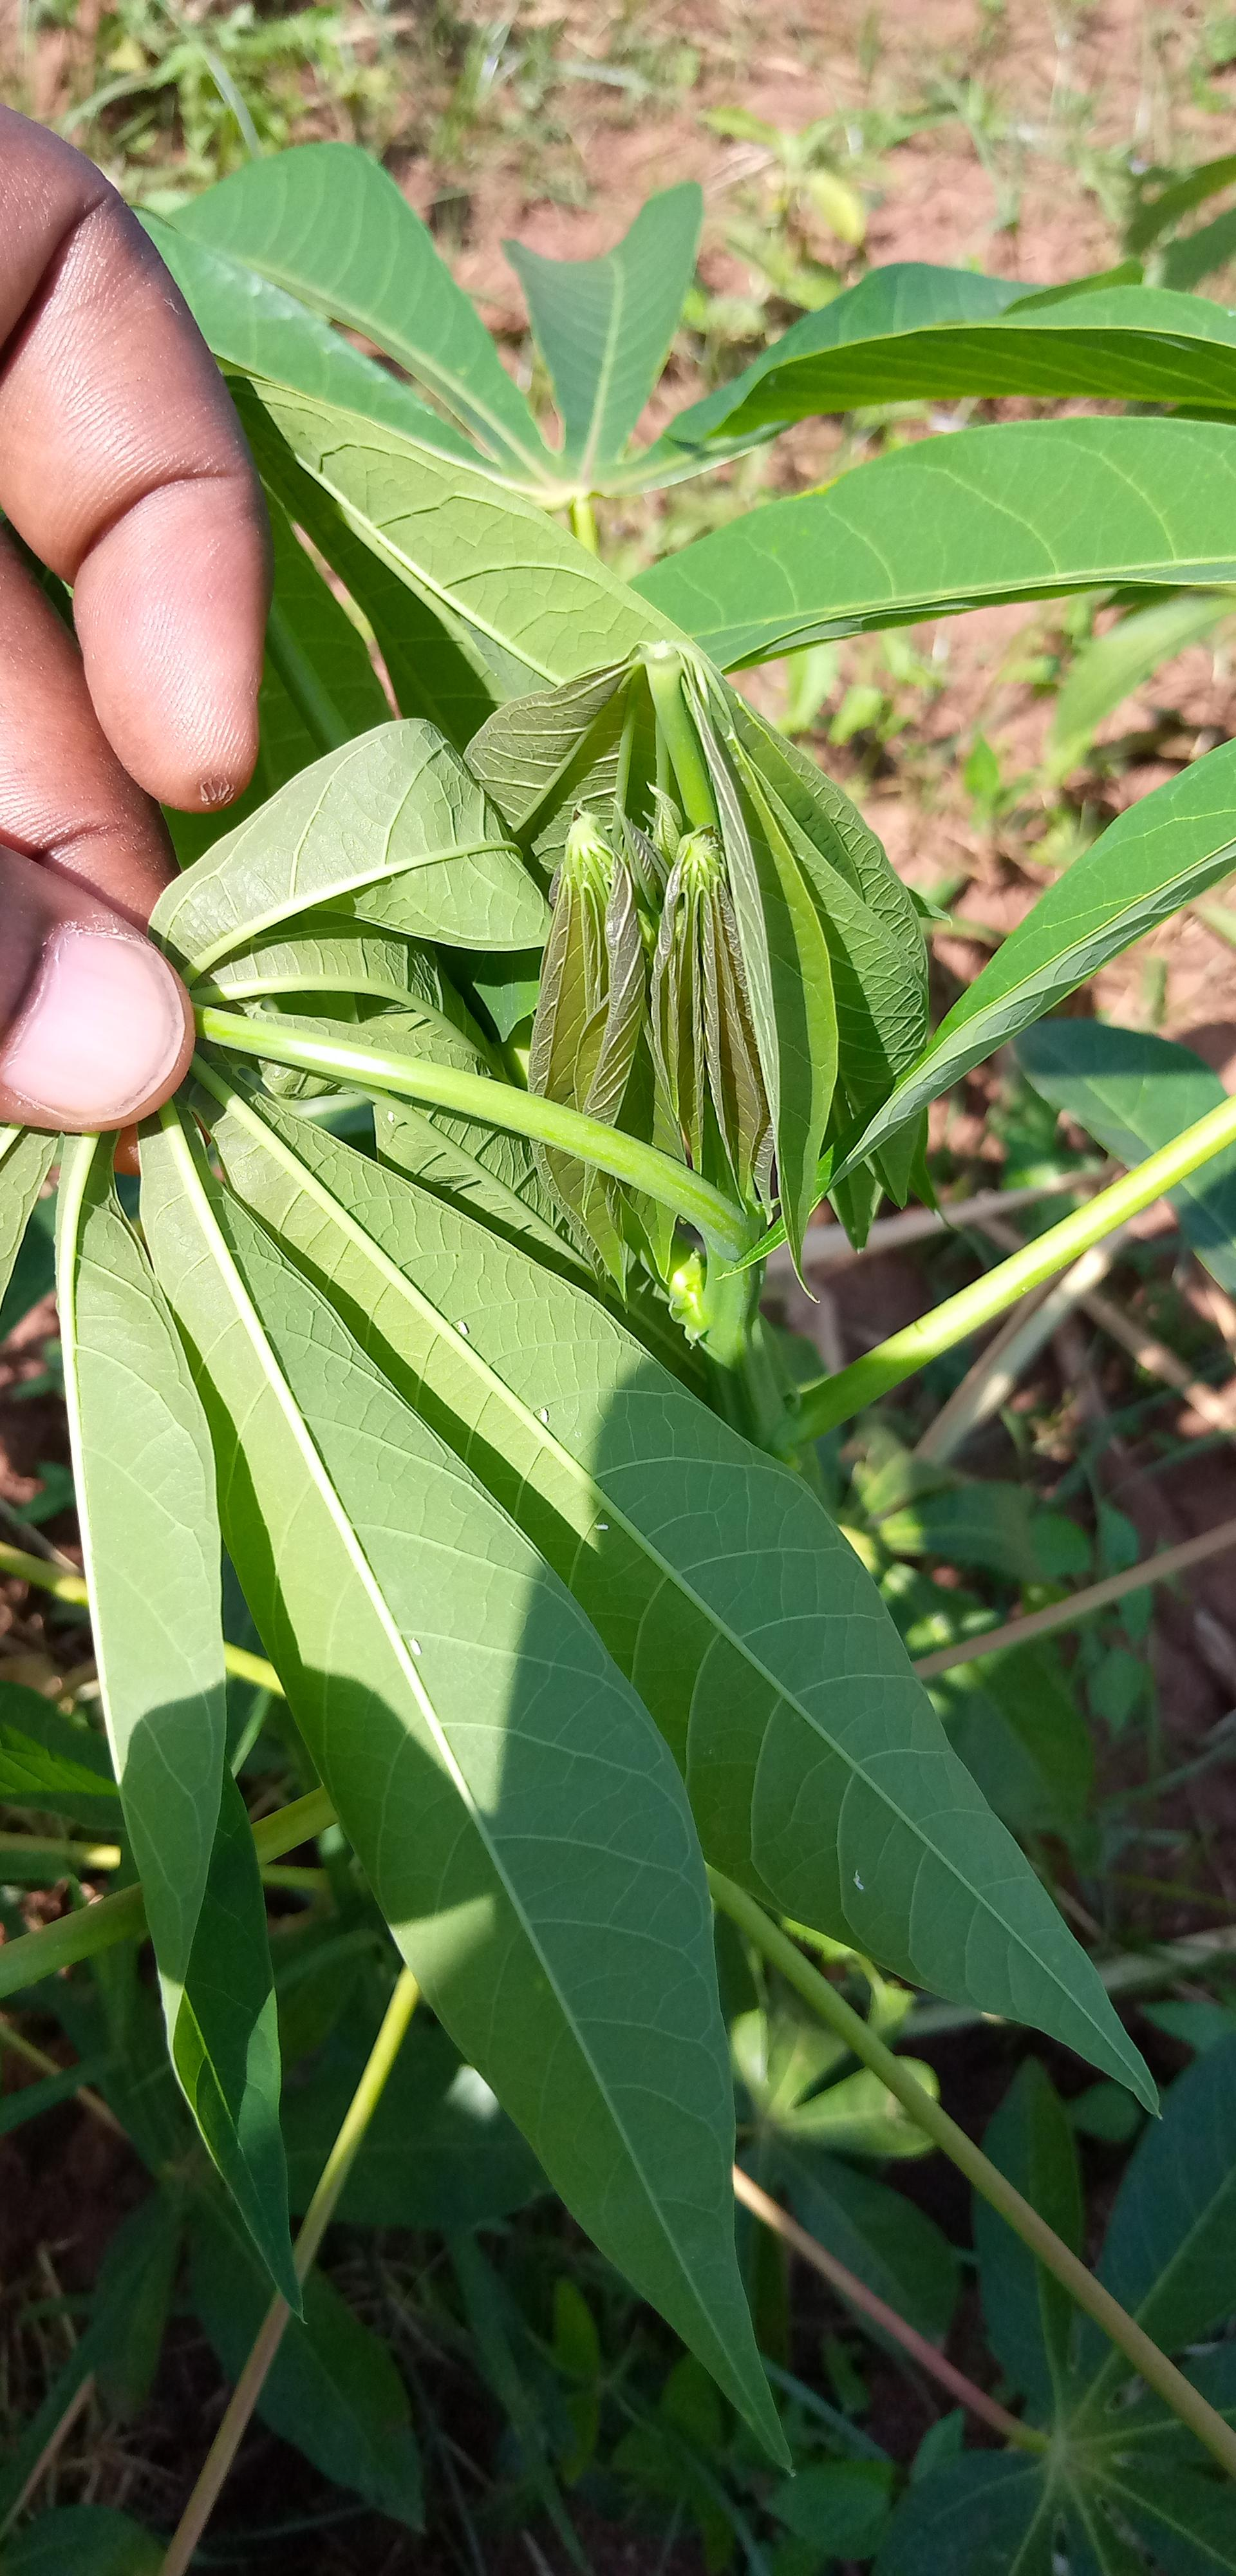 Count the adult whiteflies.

6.